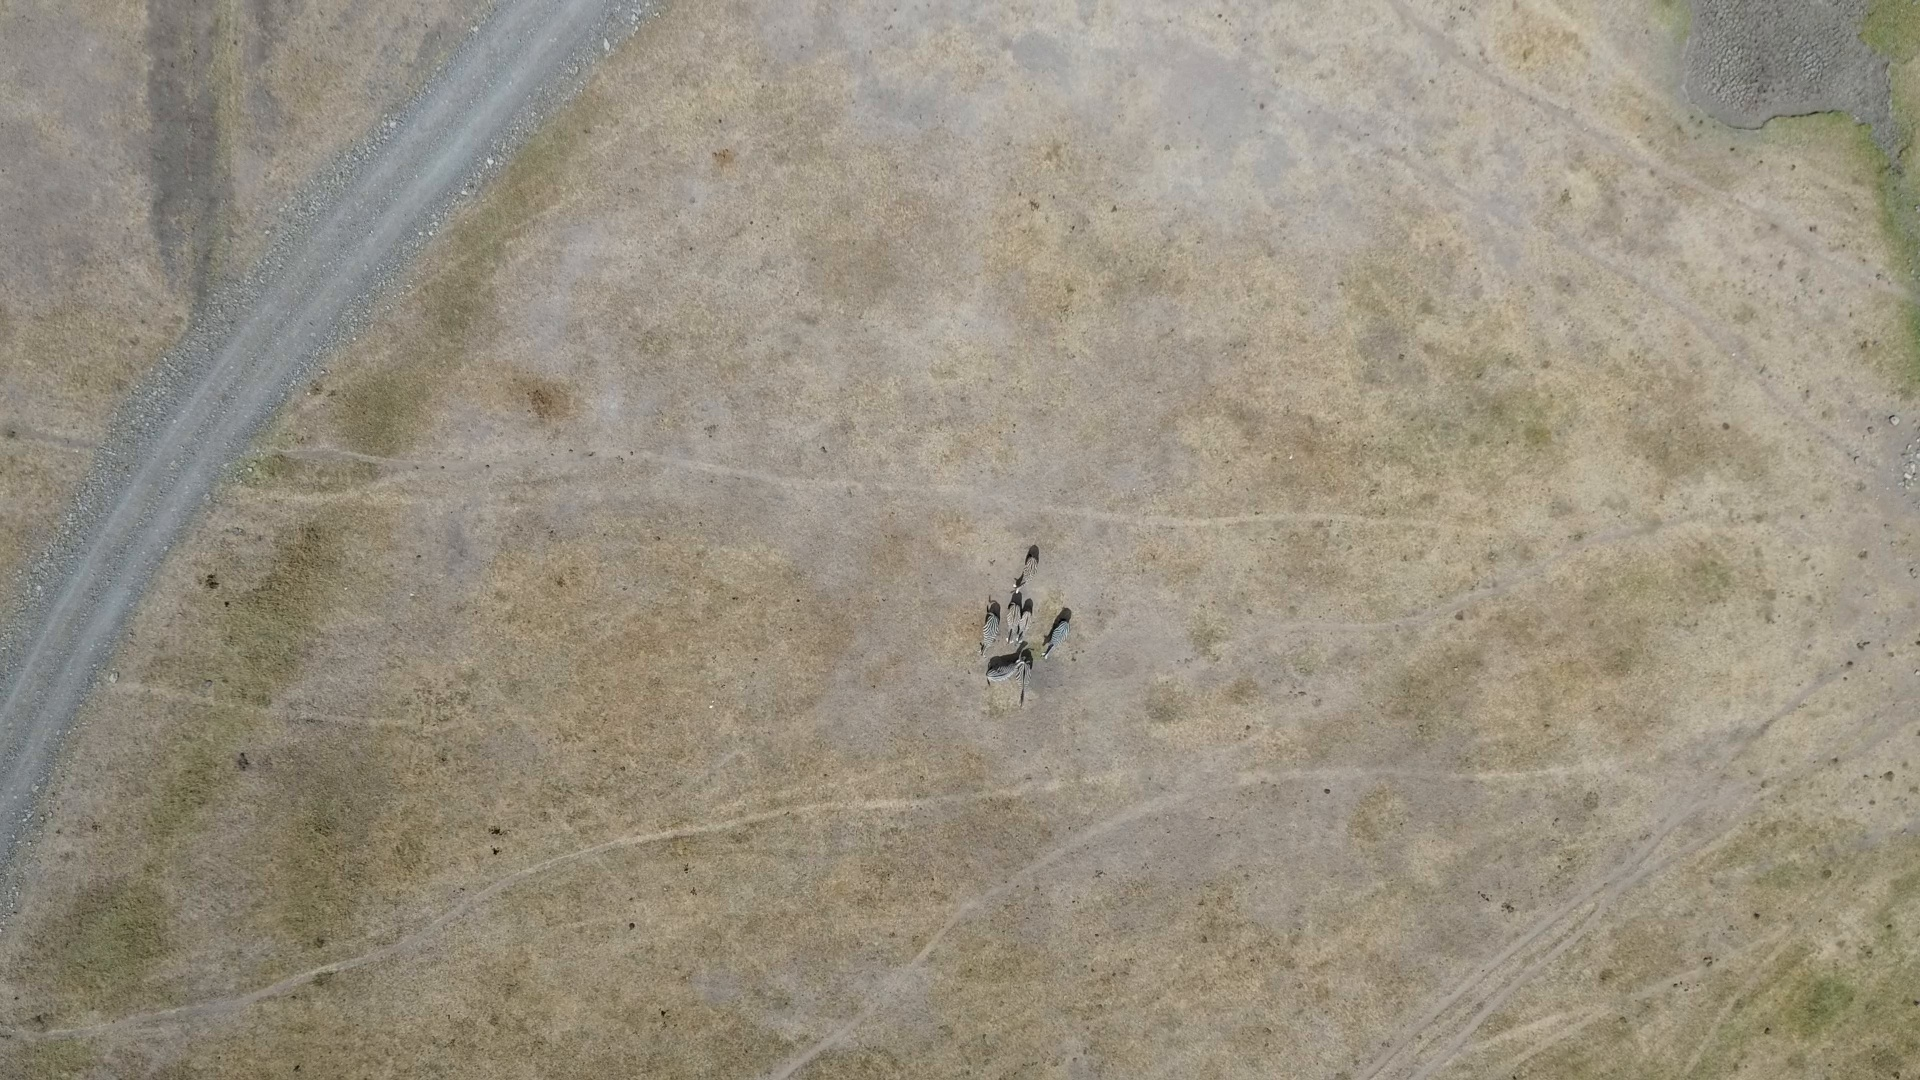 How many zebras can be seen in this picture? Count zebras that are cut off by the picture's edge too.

7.